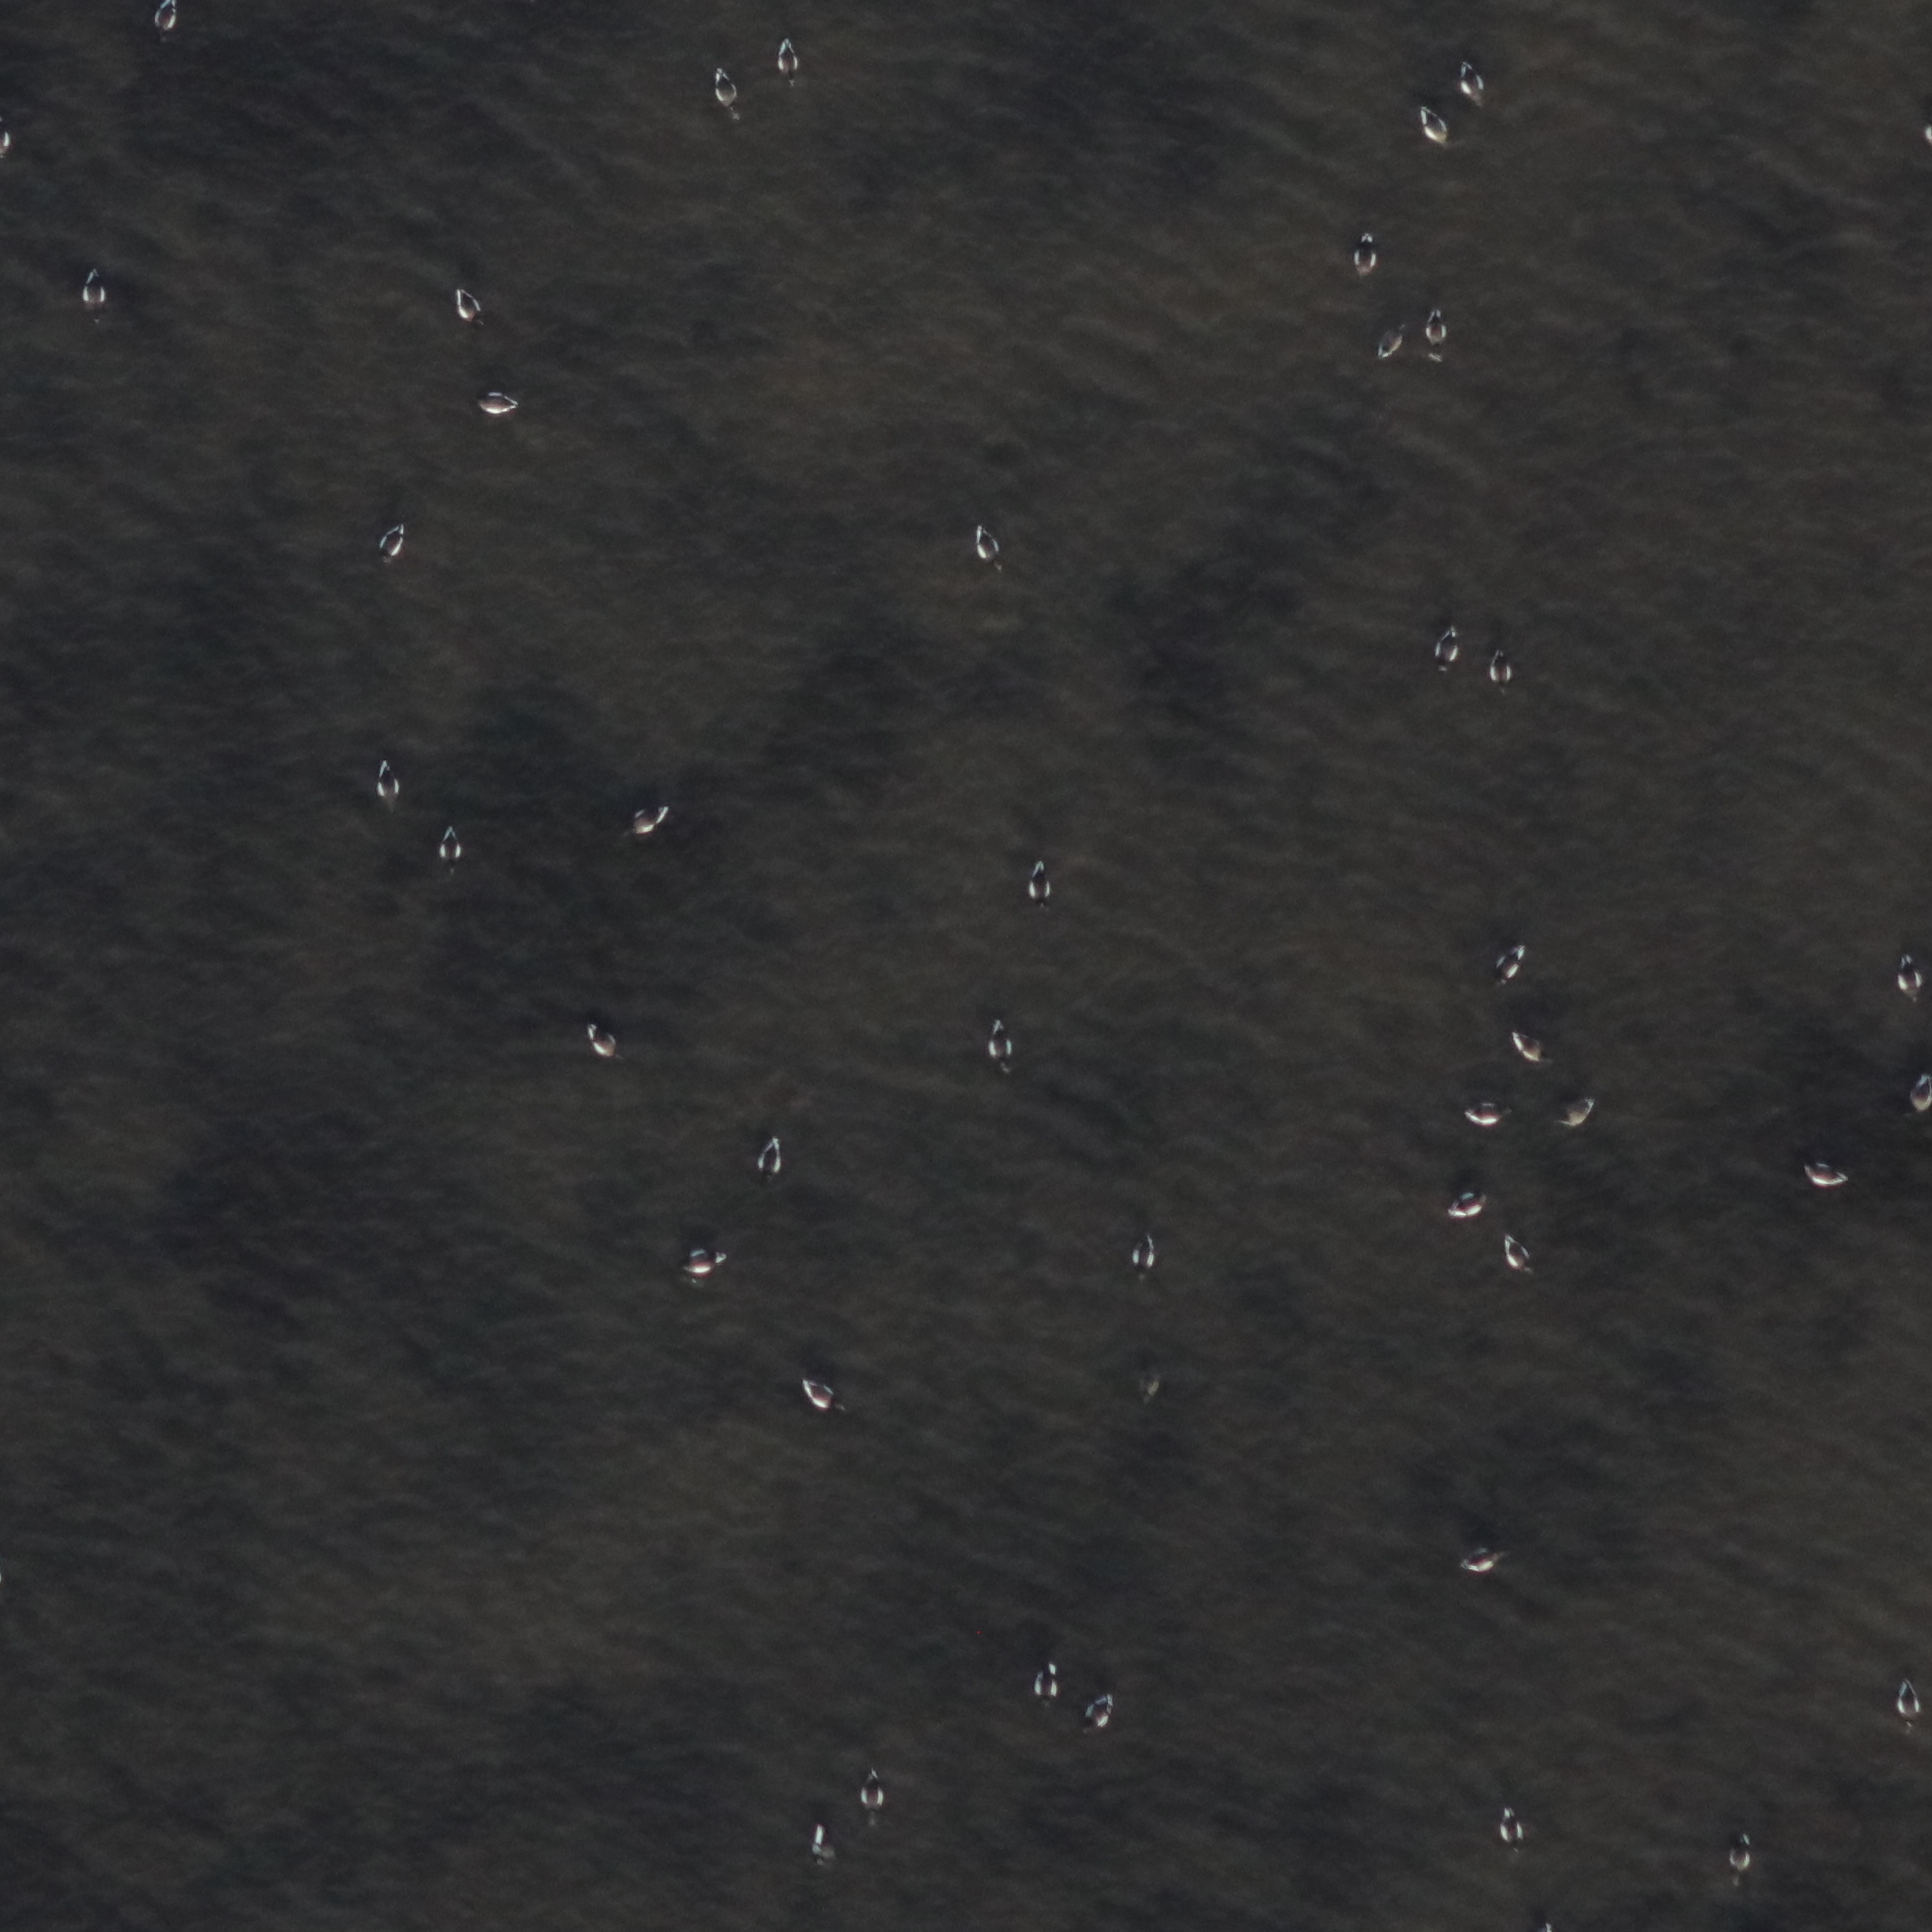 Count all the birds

44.